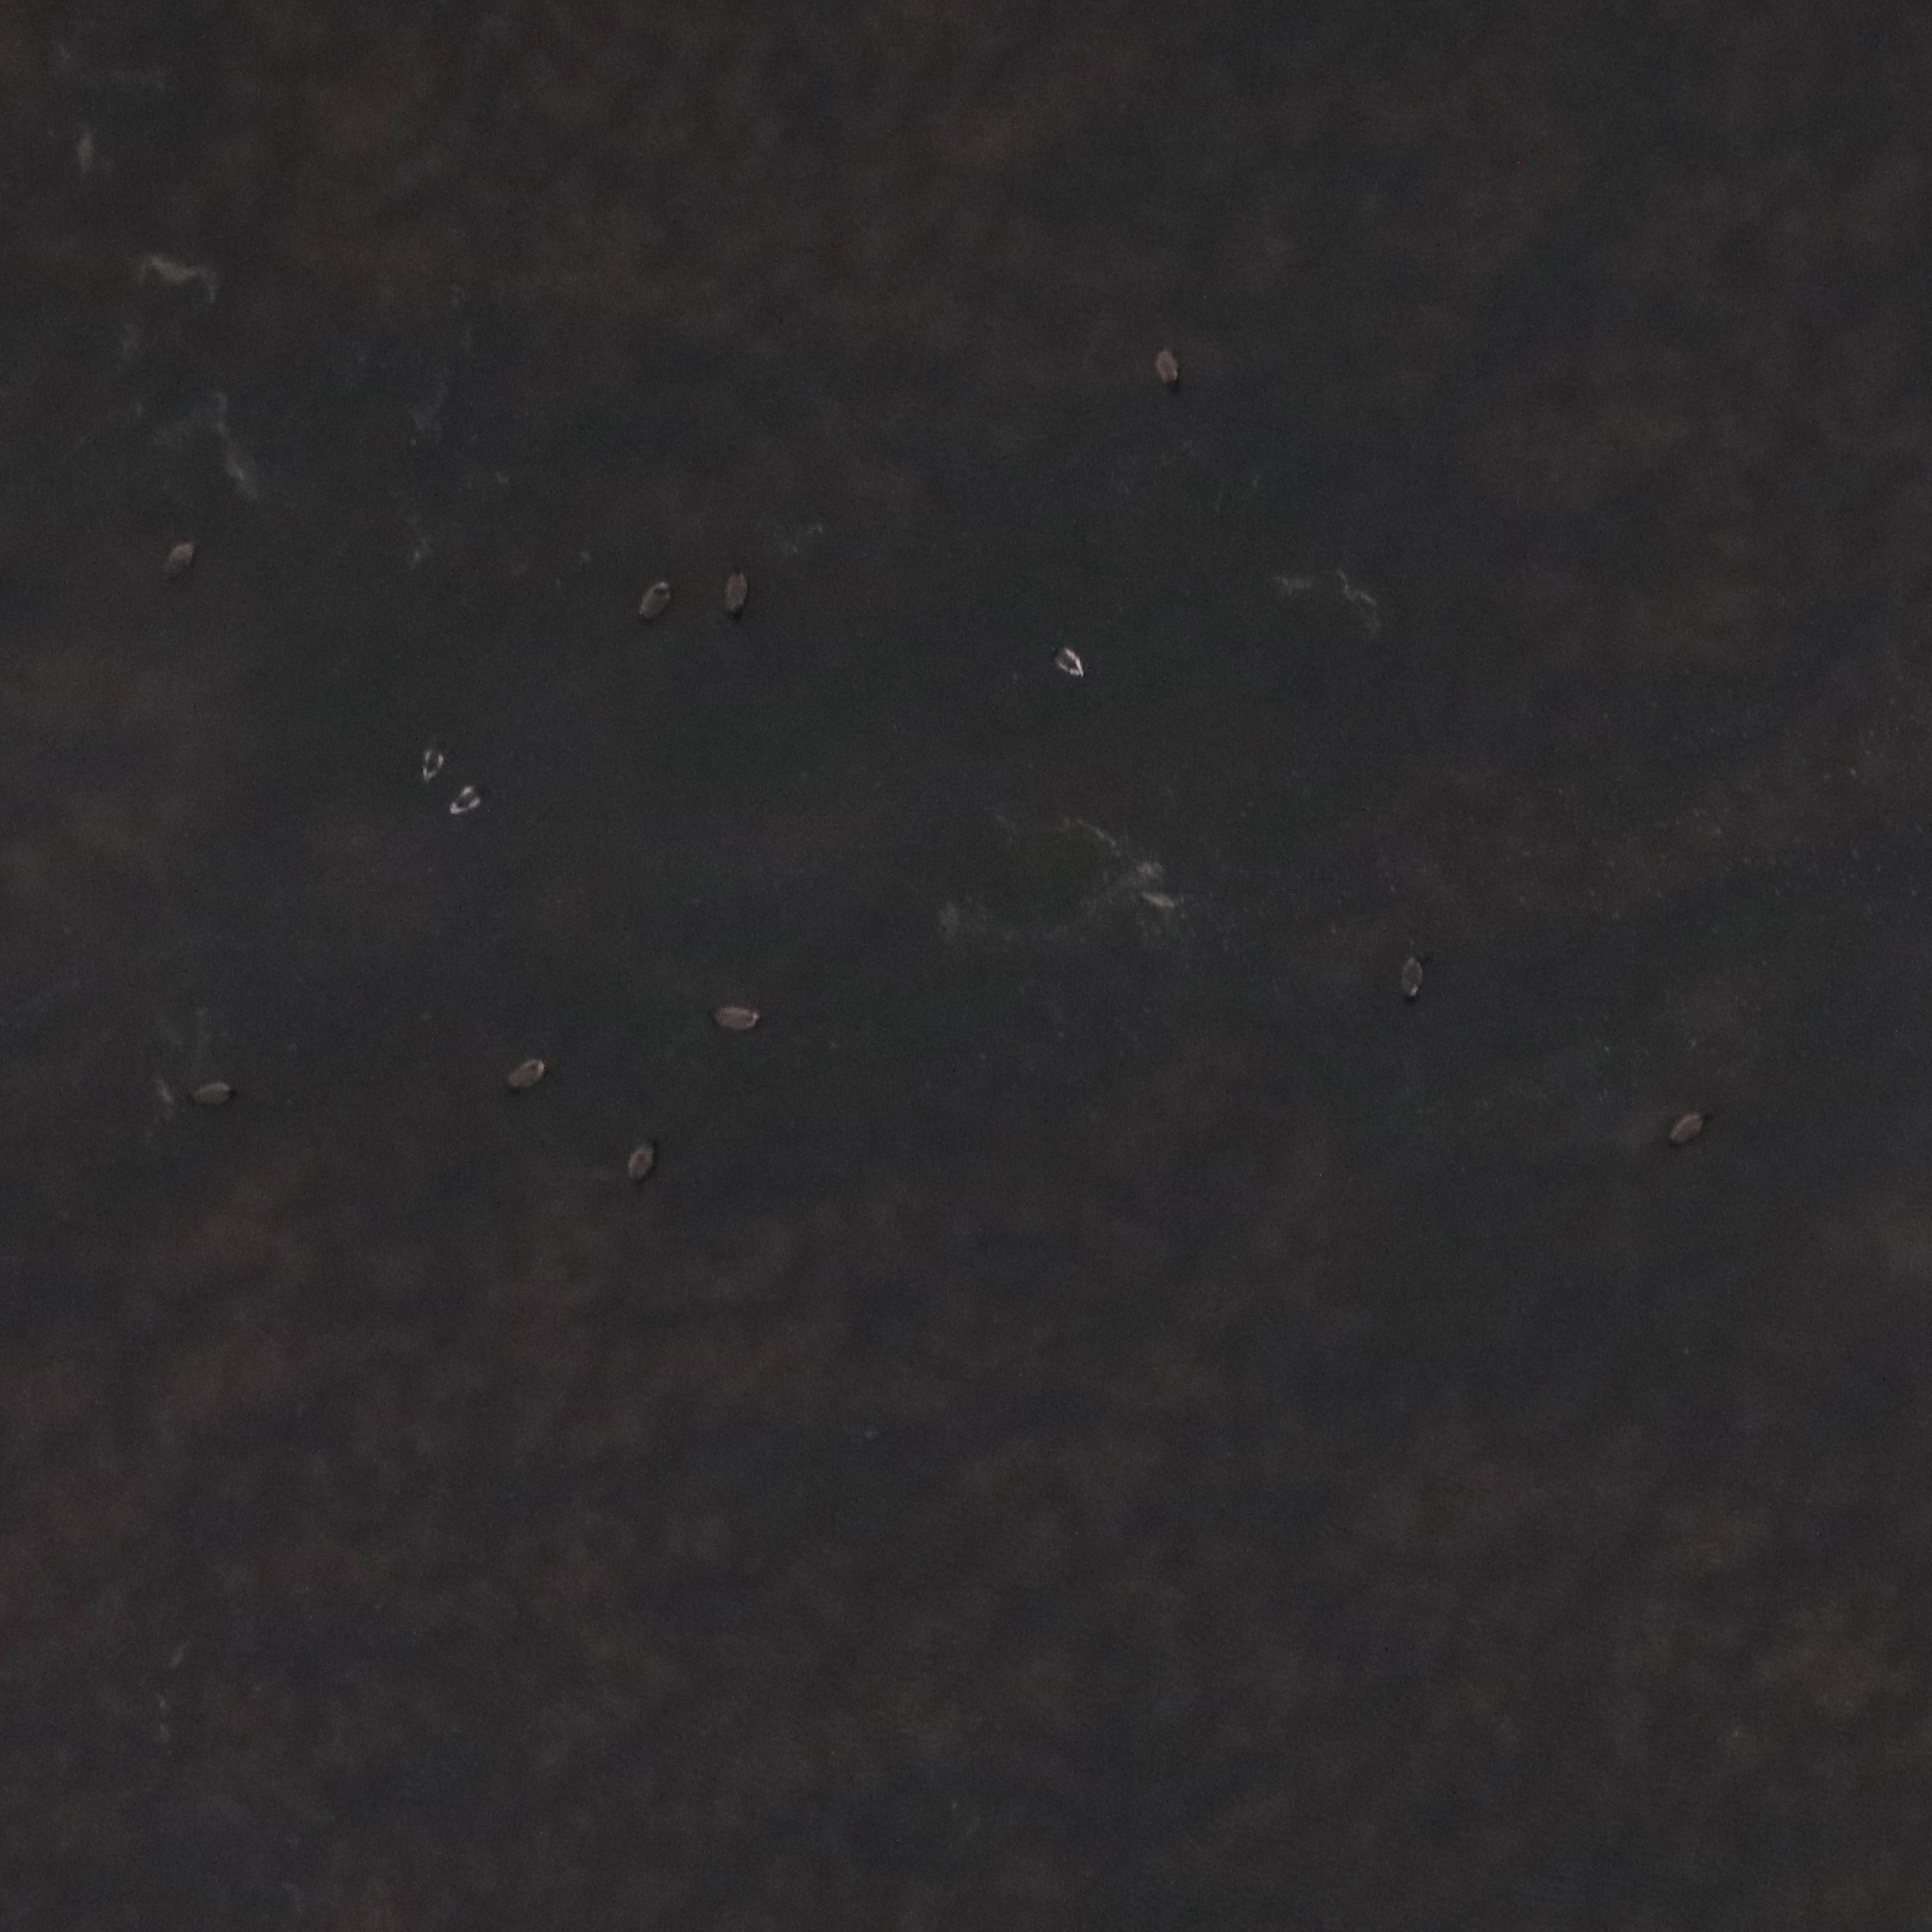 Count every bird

13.